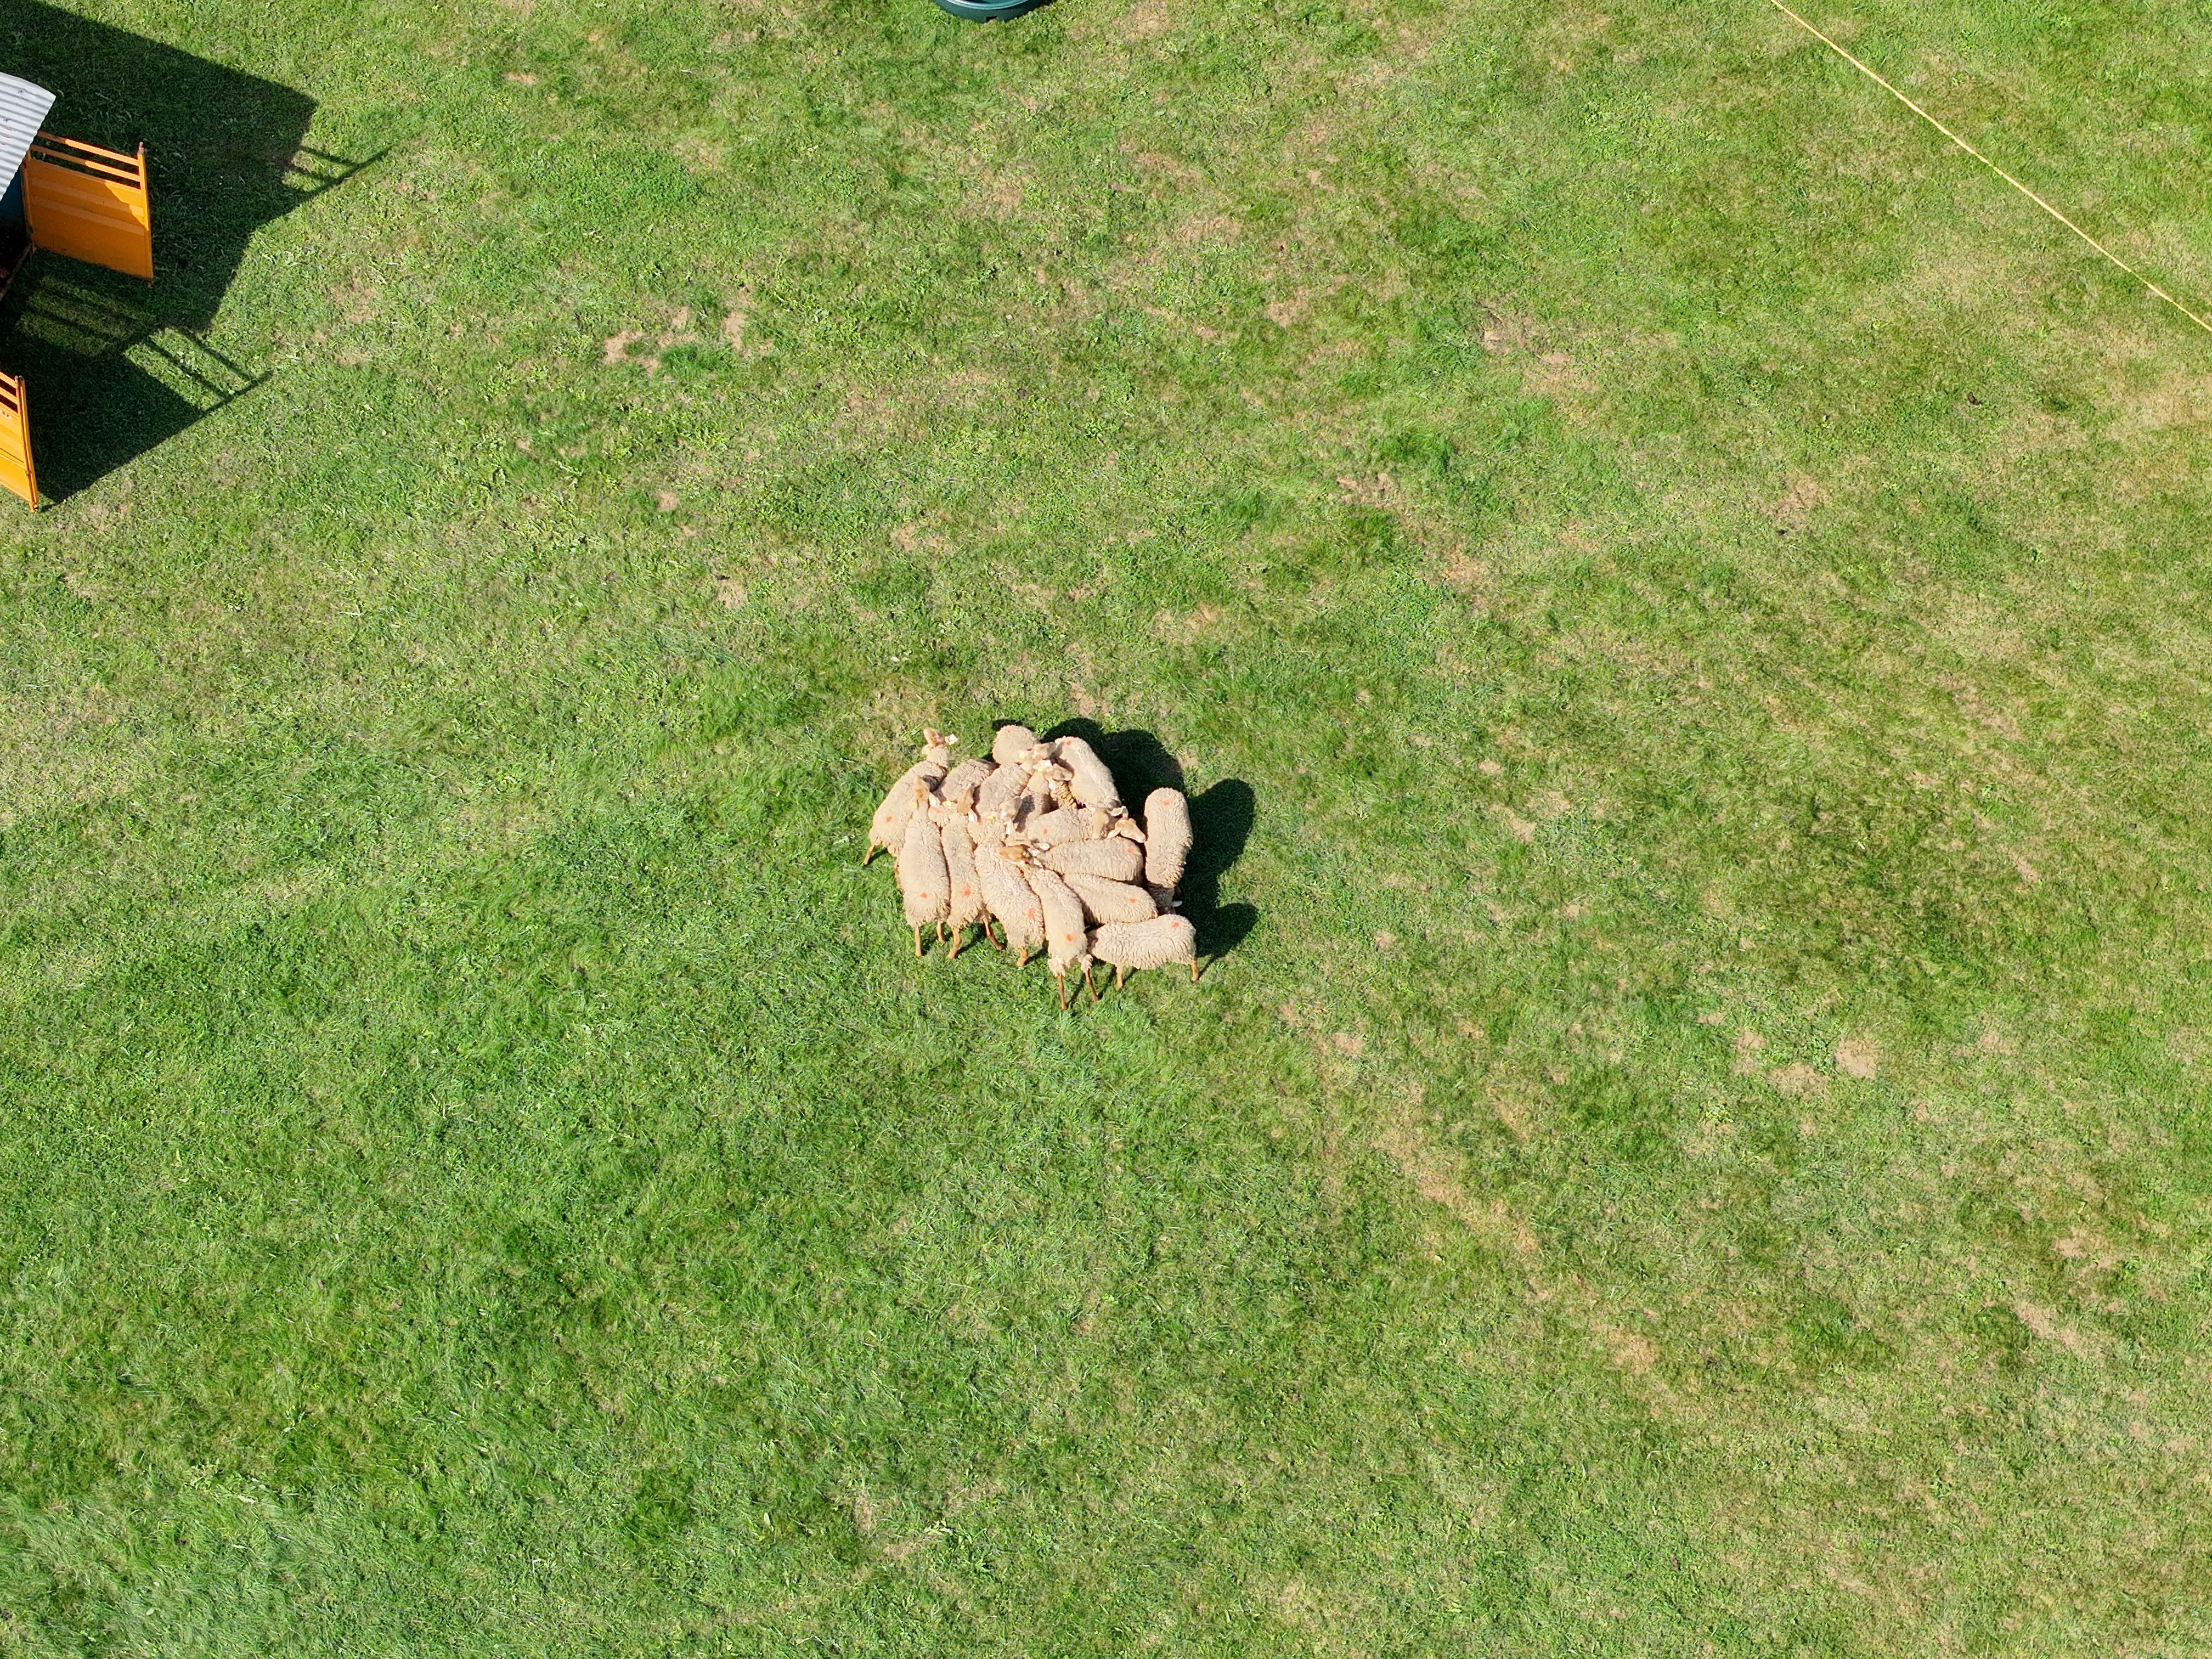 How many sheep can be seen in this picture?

15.